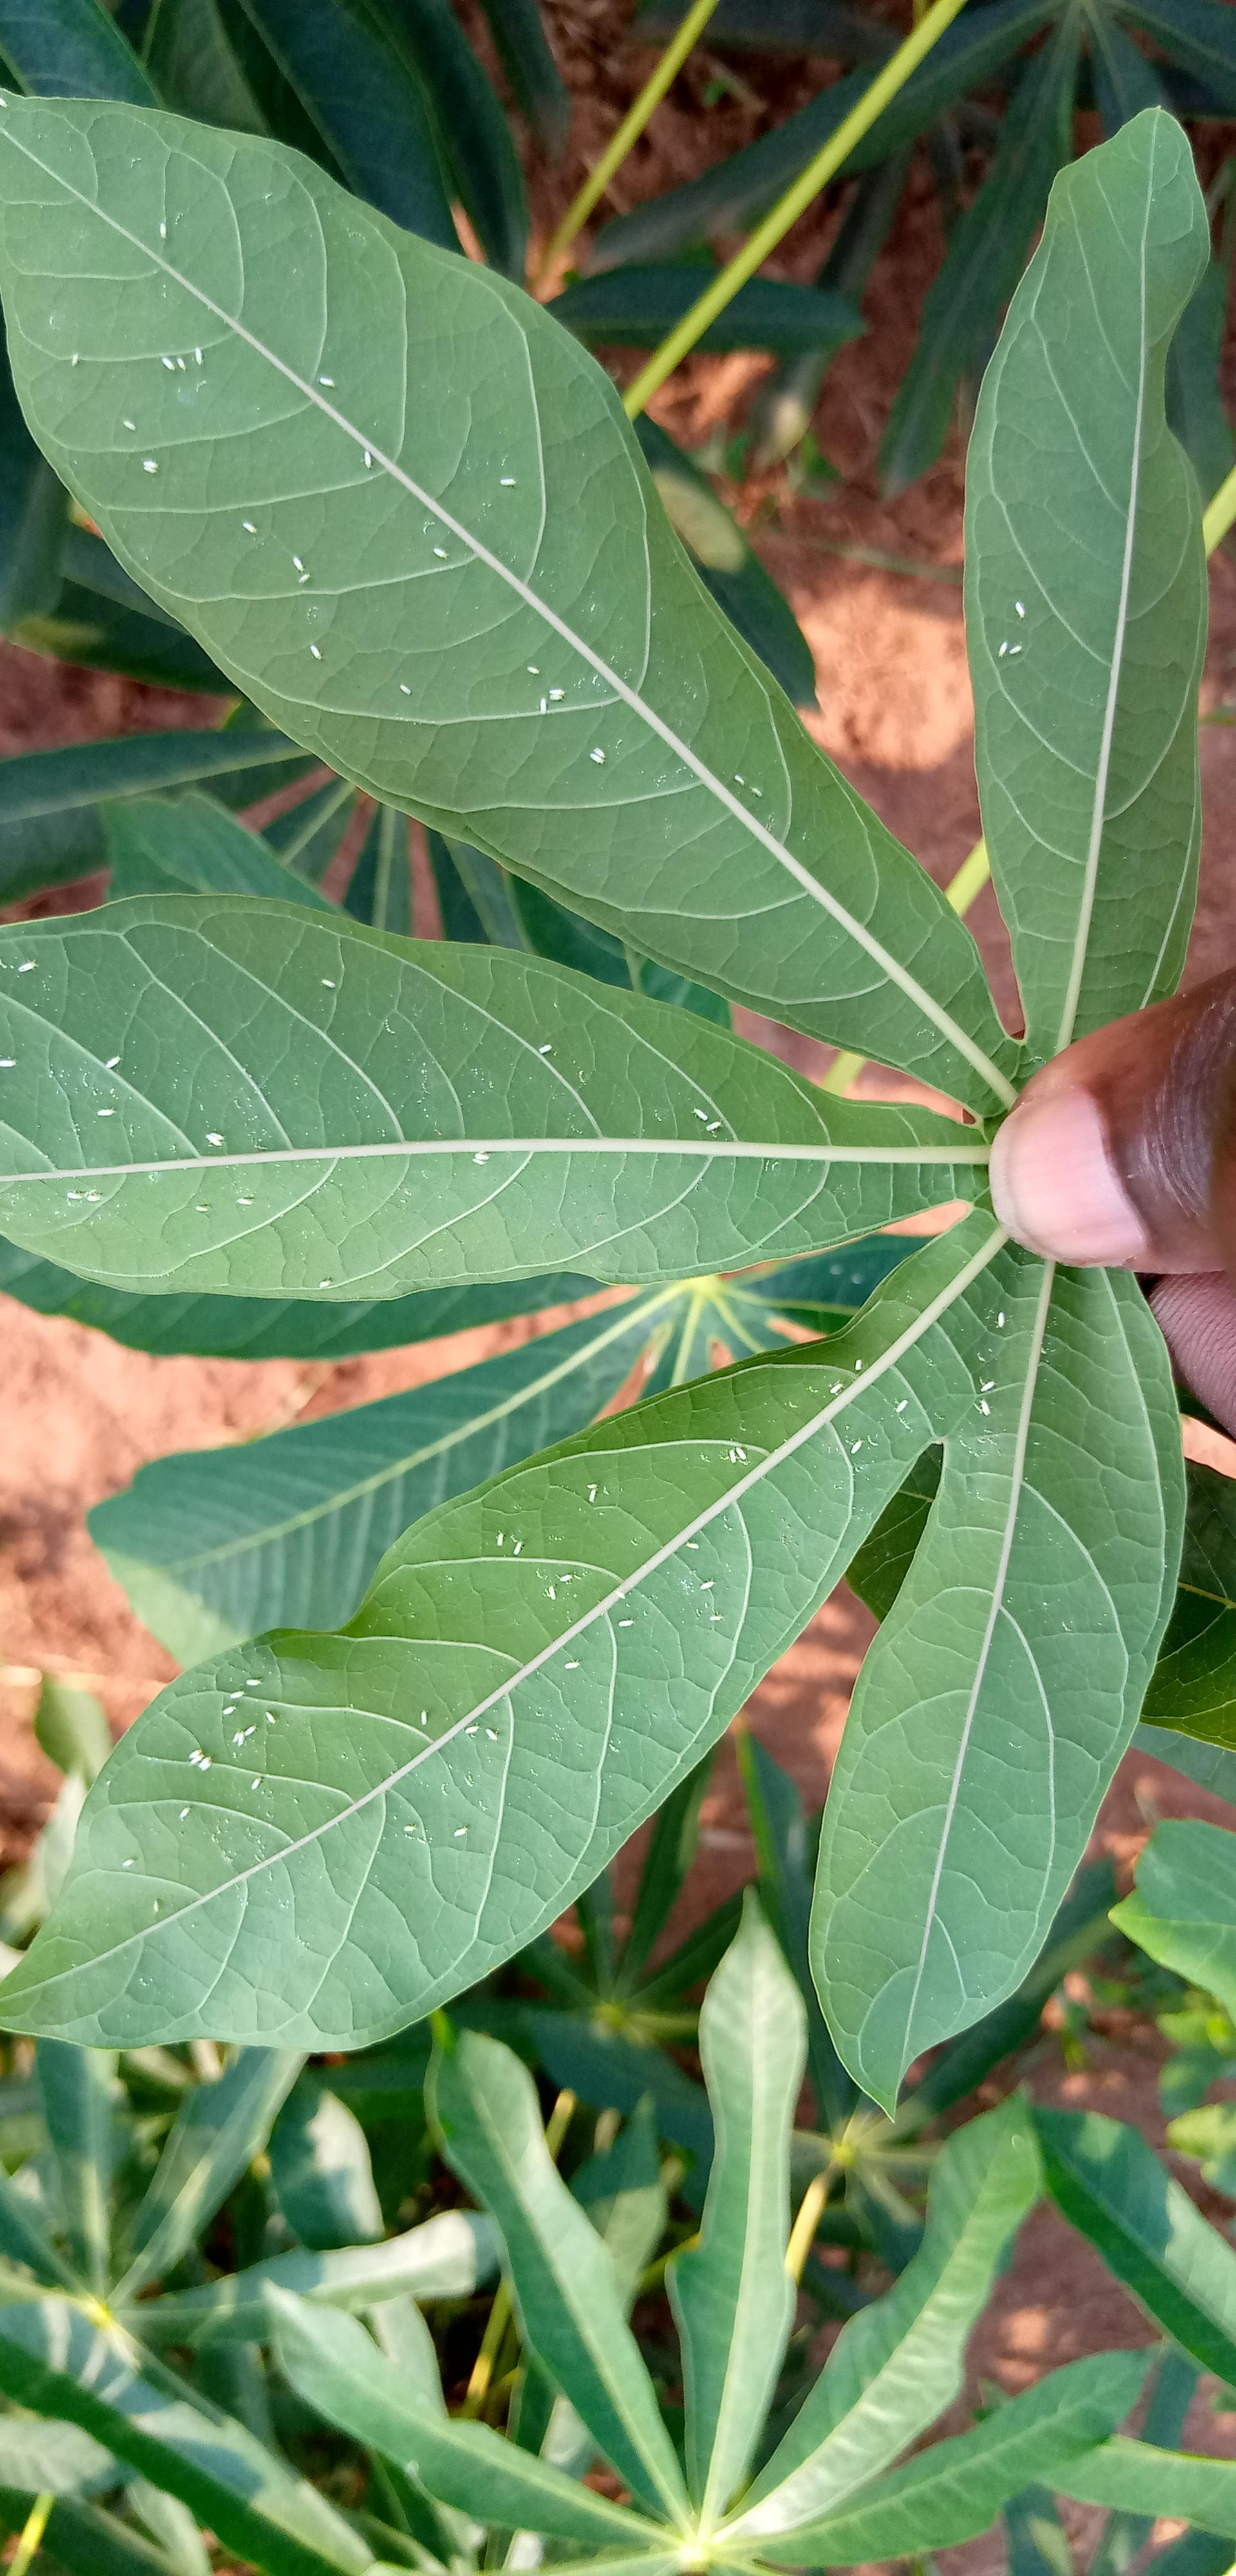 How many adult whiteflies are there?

79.